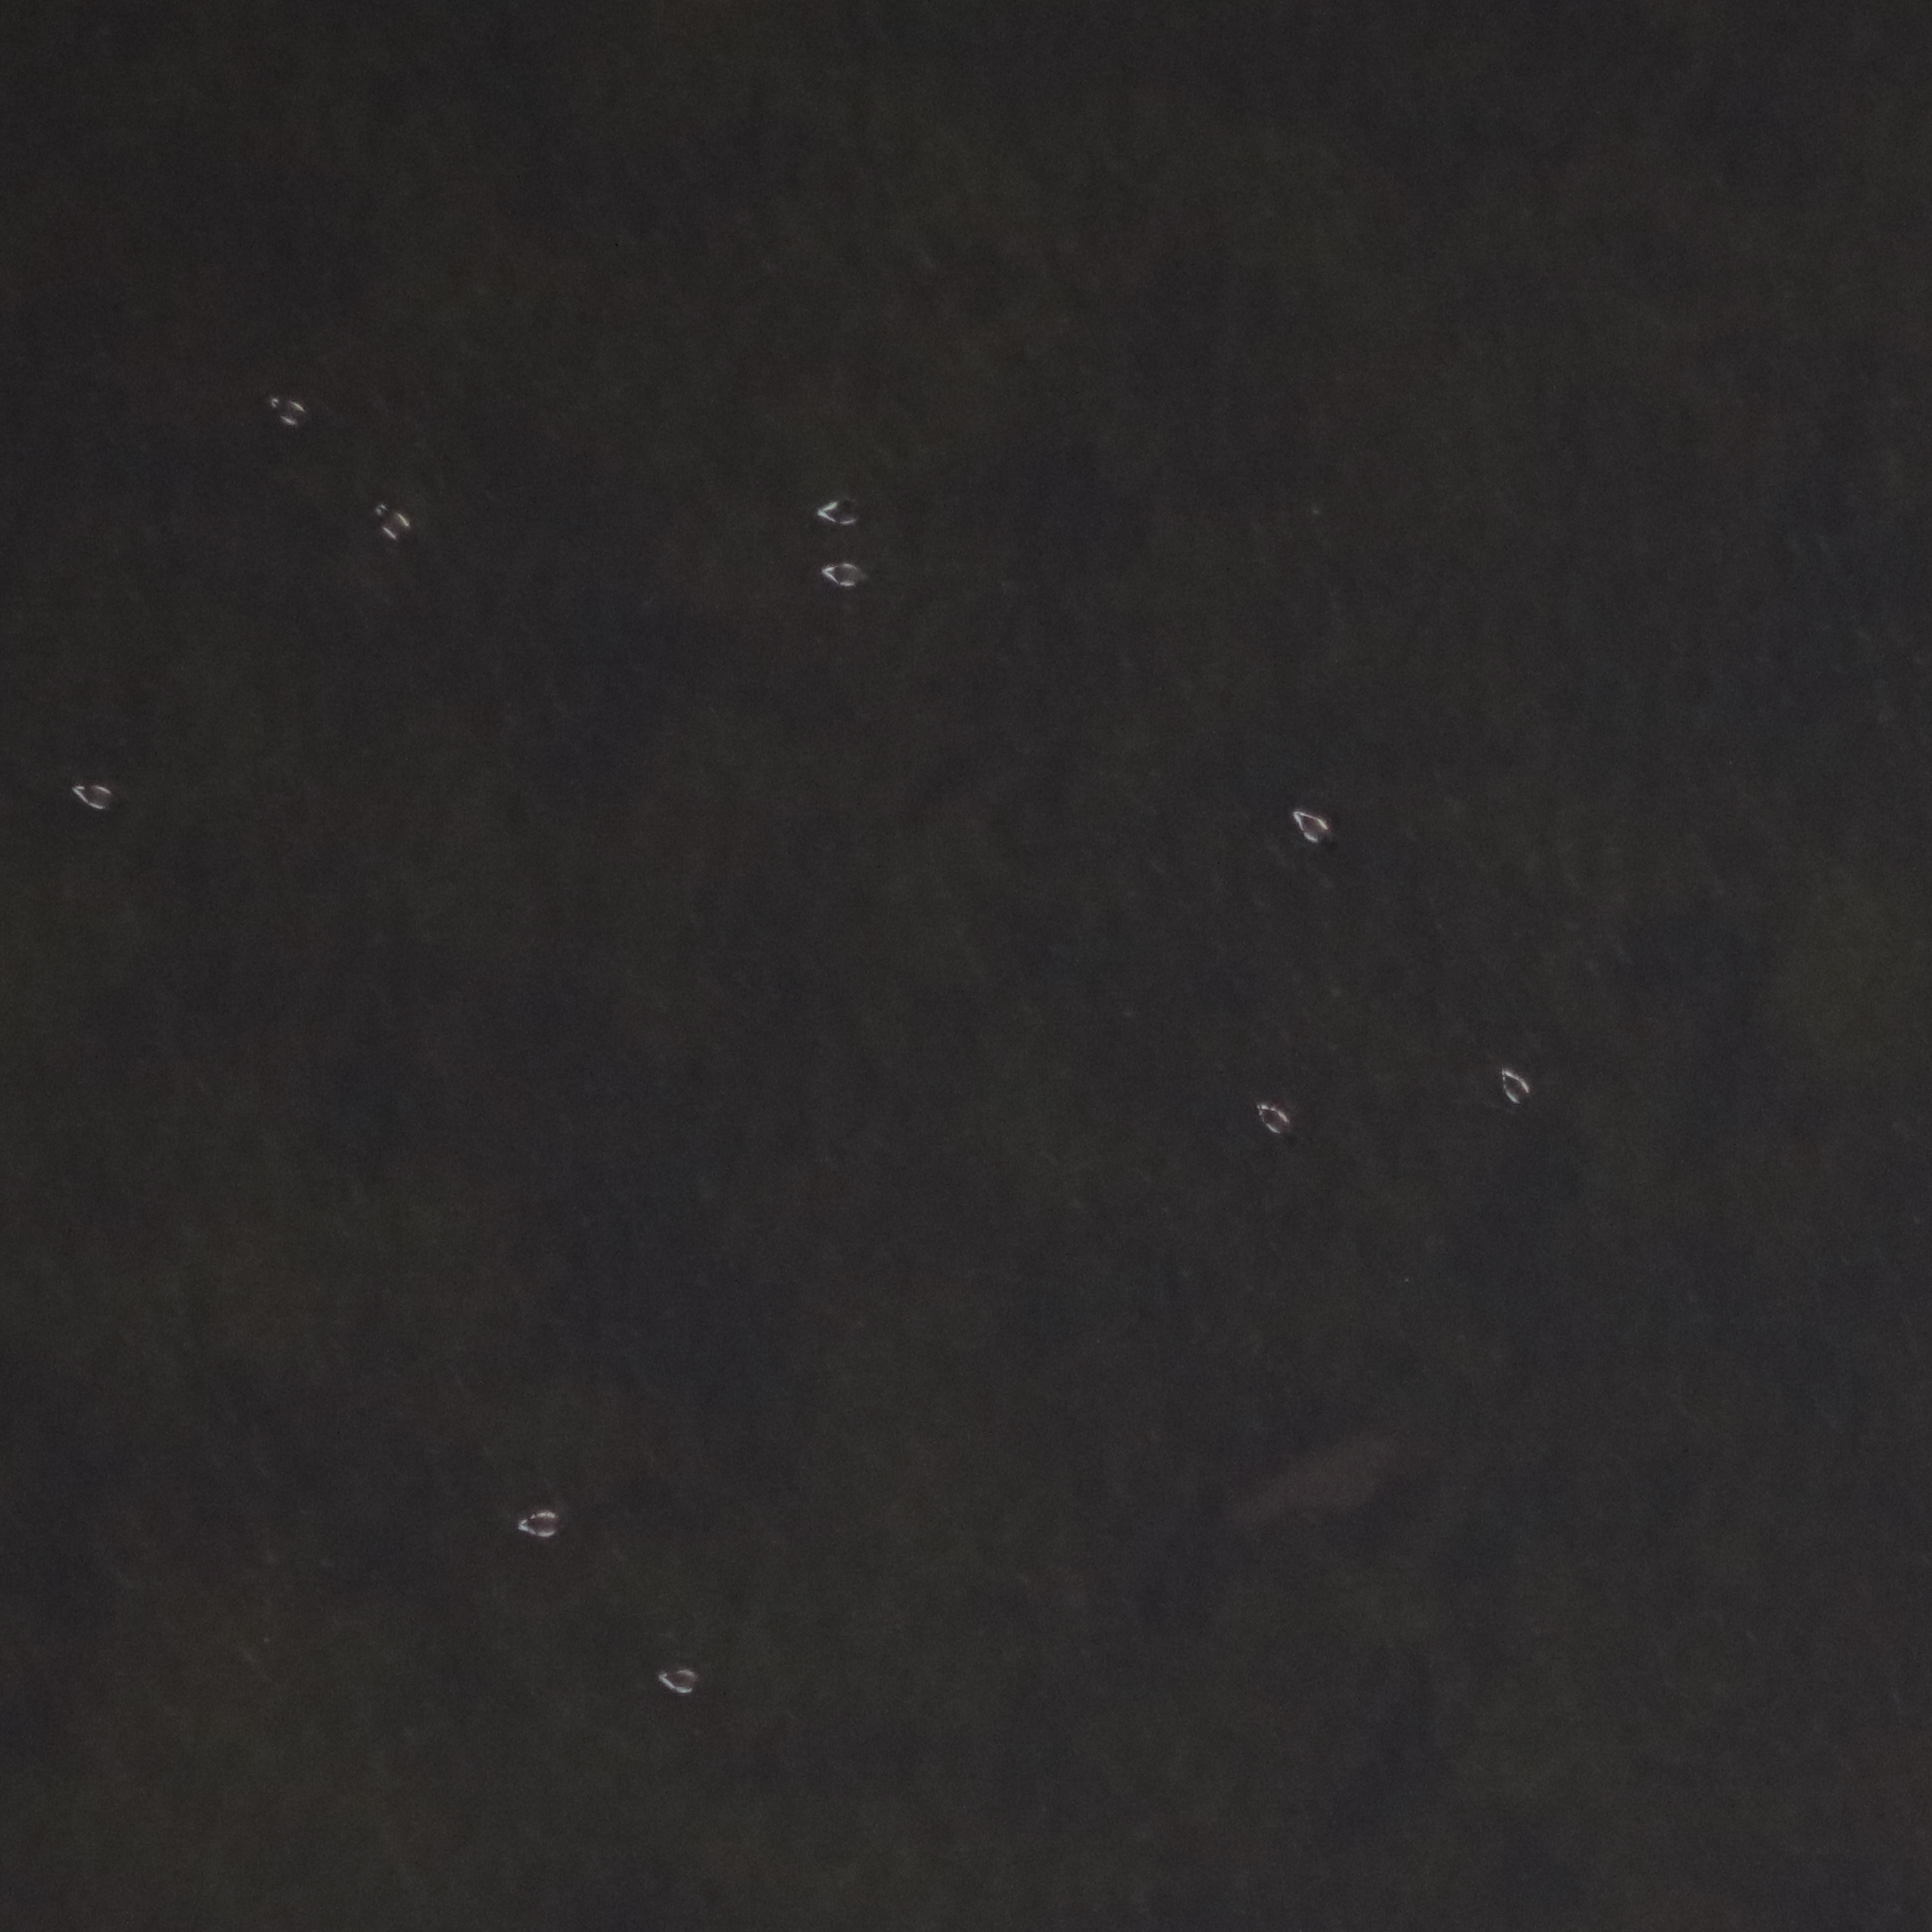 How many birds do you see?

10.